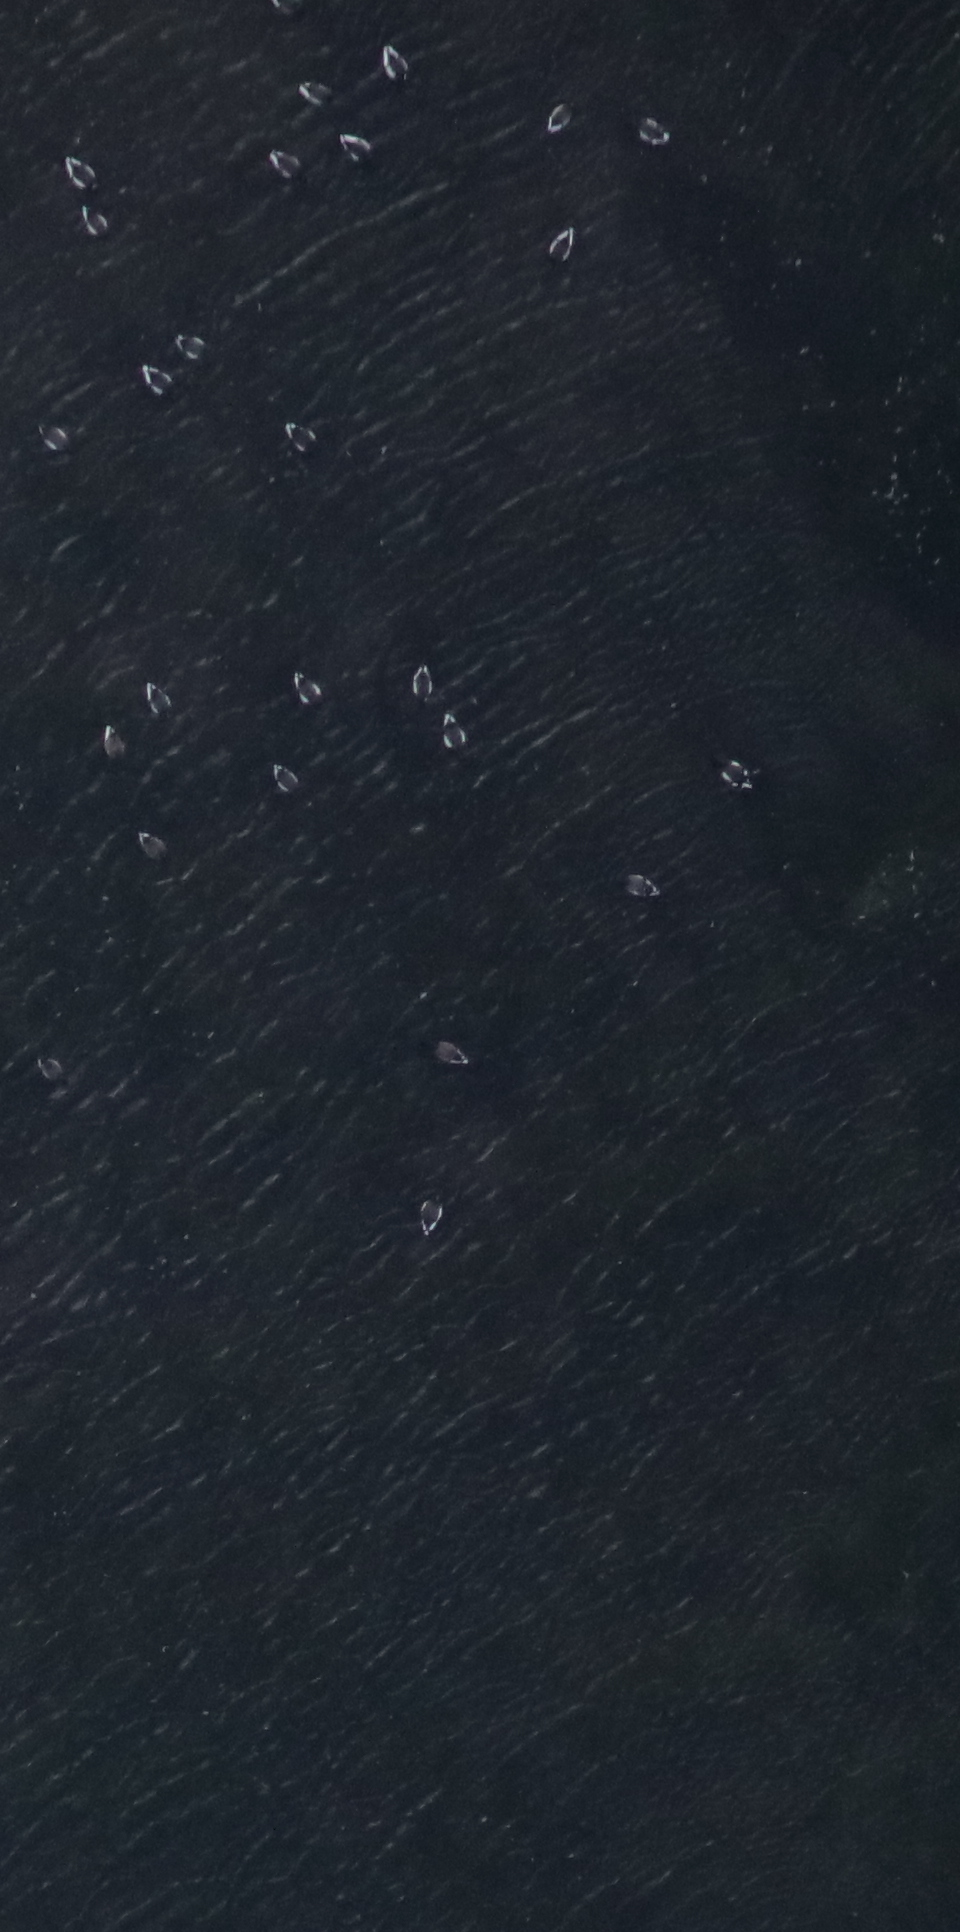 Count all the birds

26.